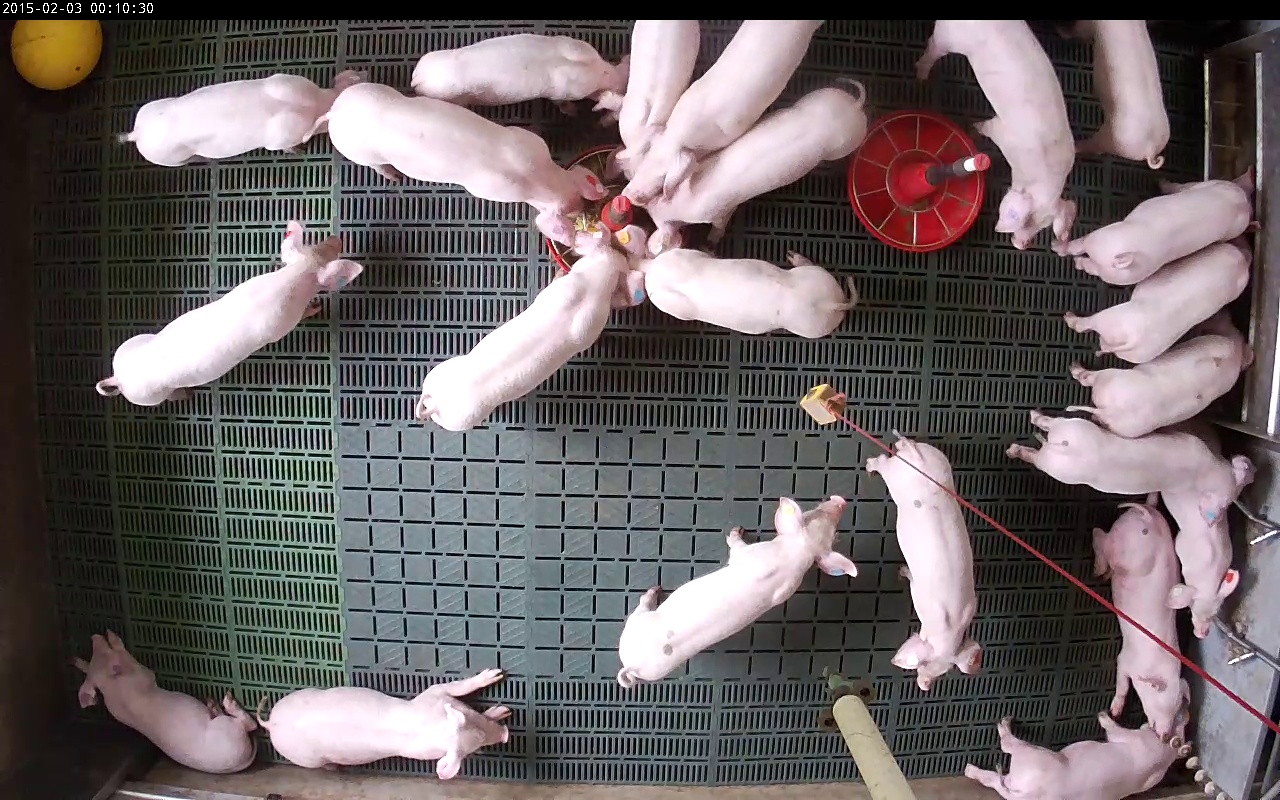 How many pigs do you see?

22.